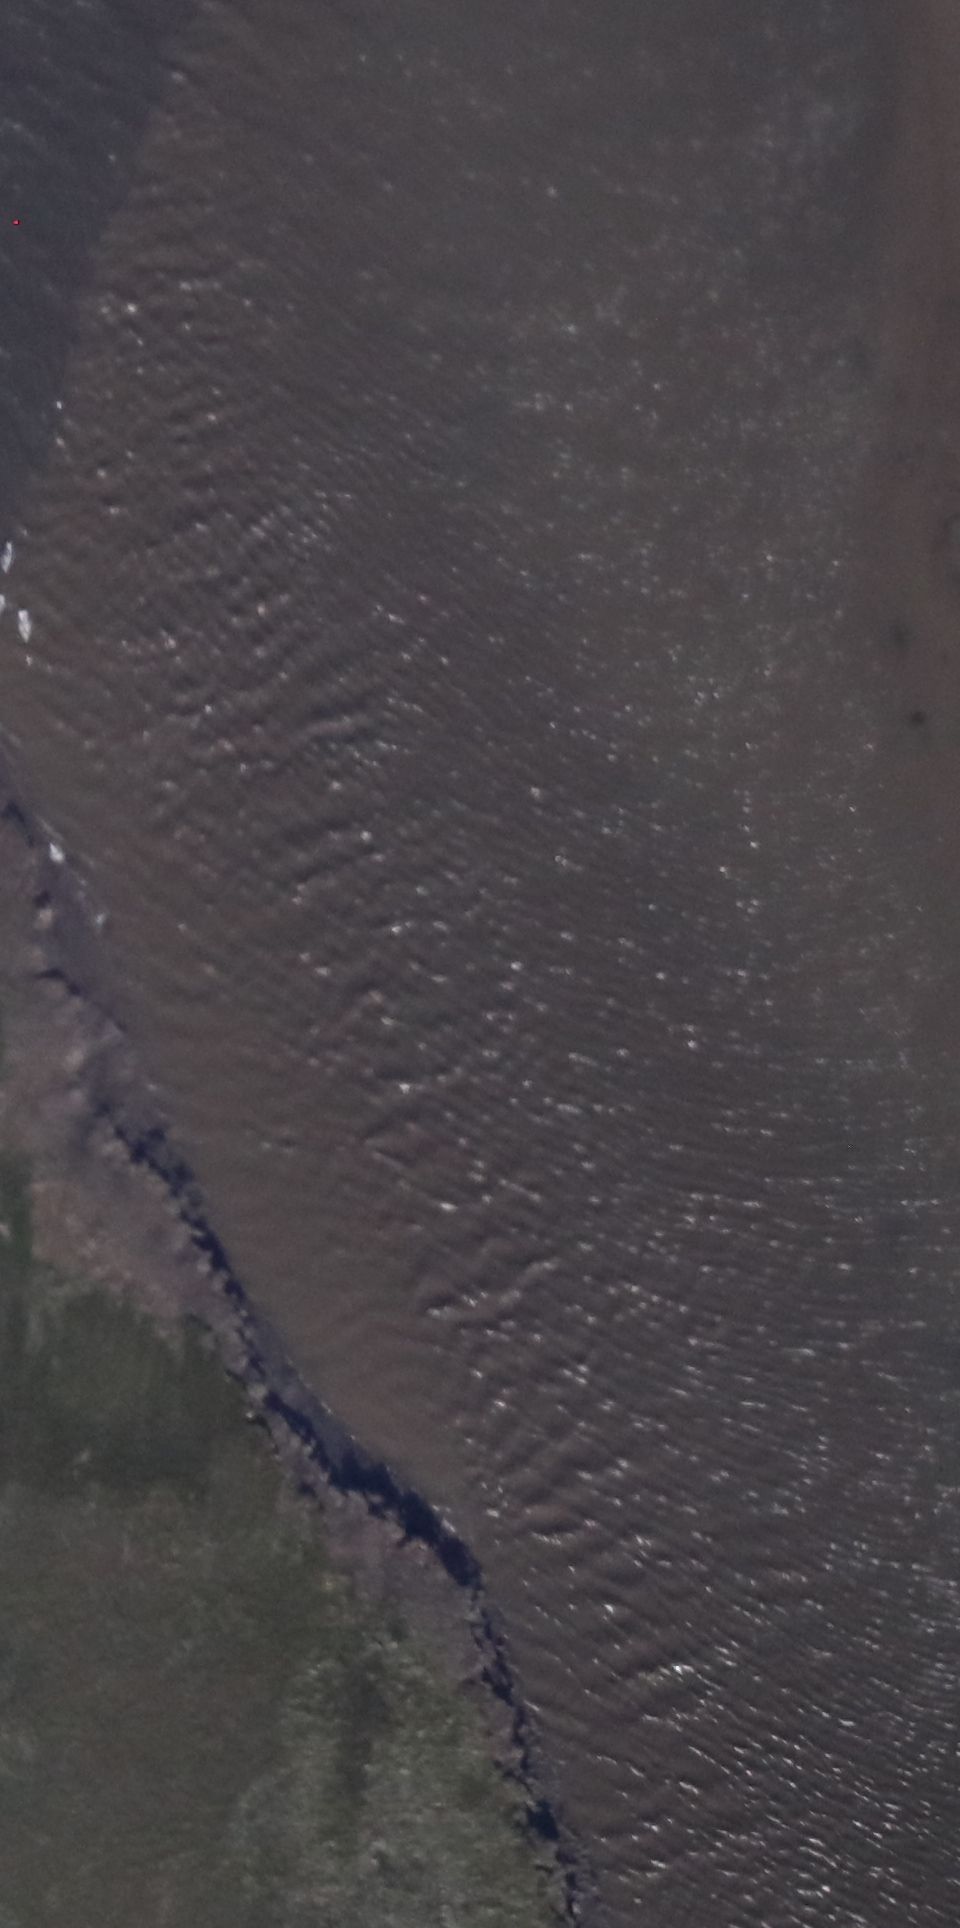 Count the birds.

2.